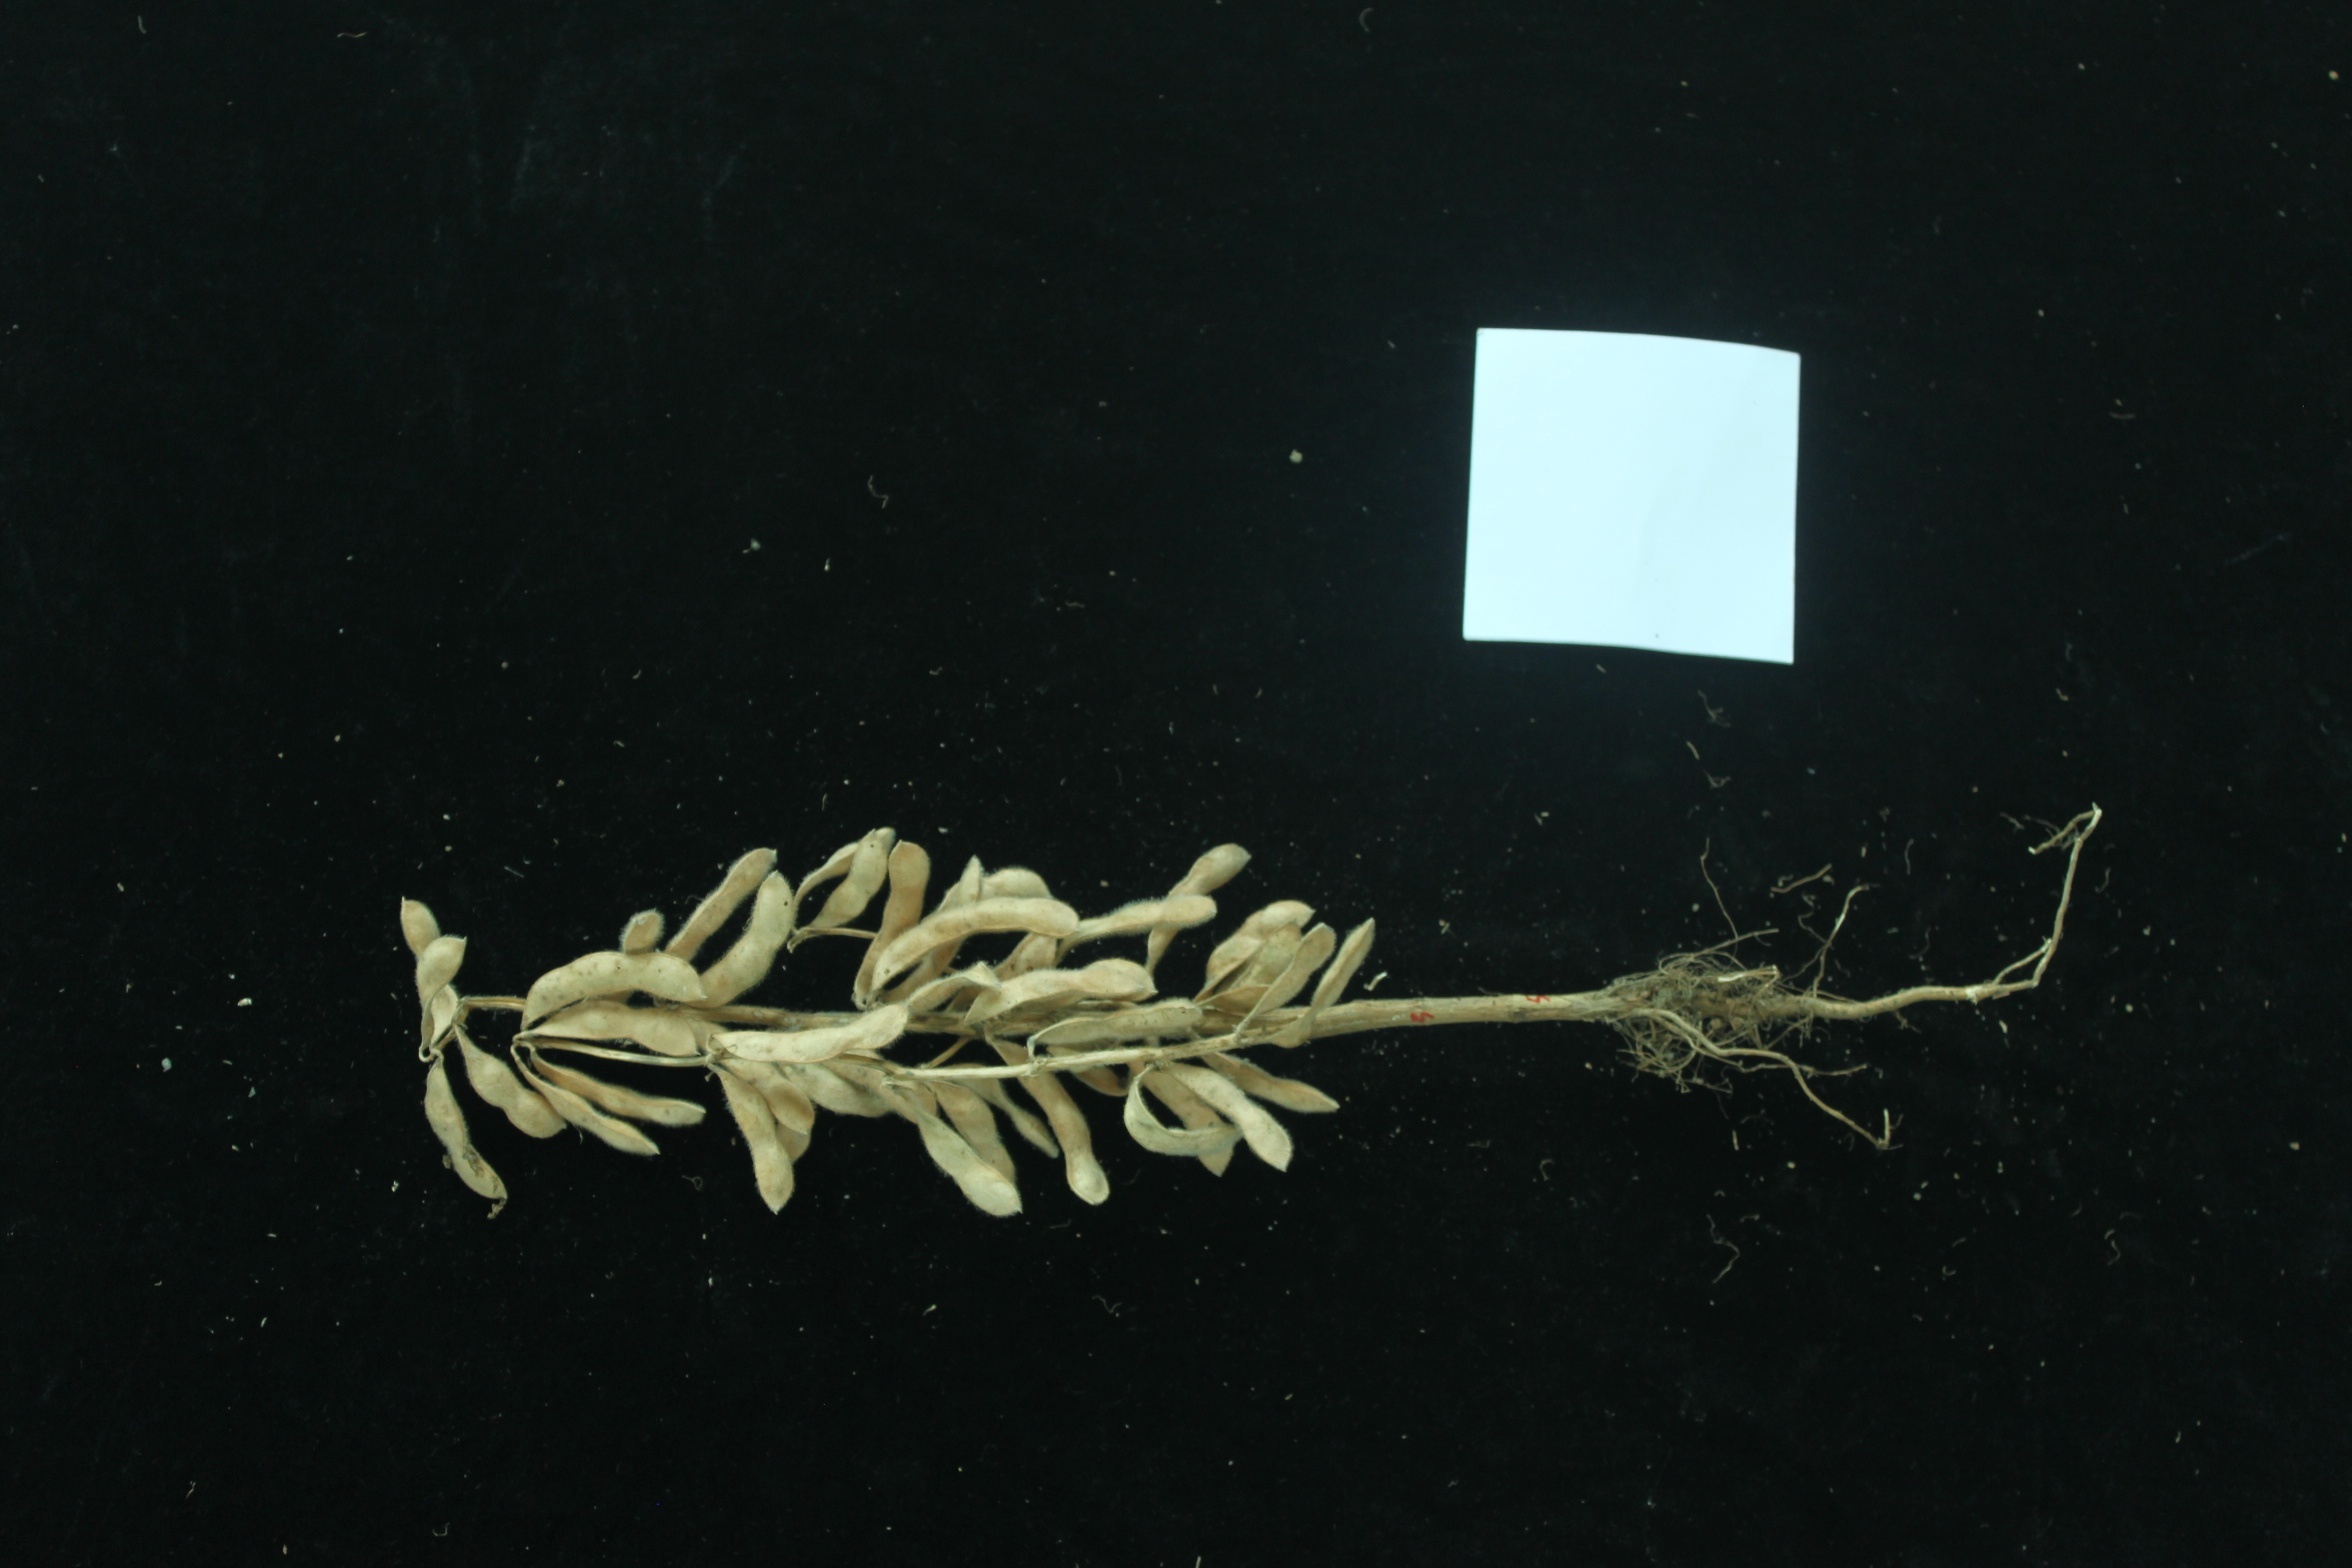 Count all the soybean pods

35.